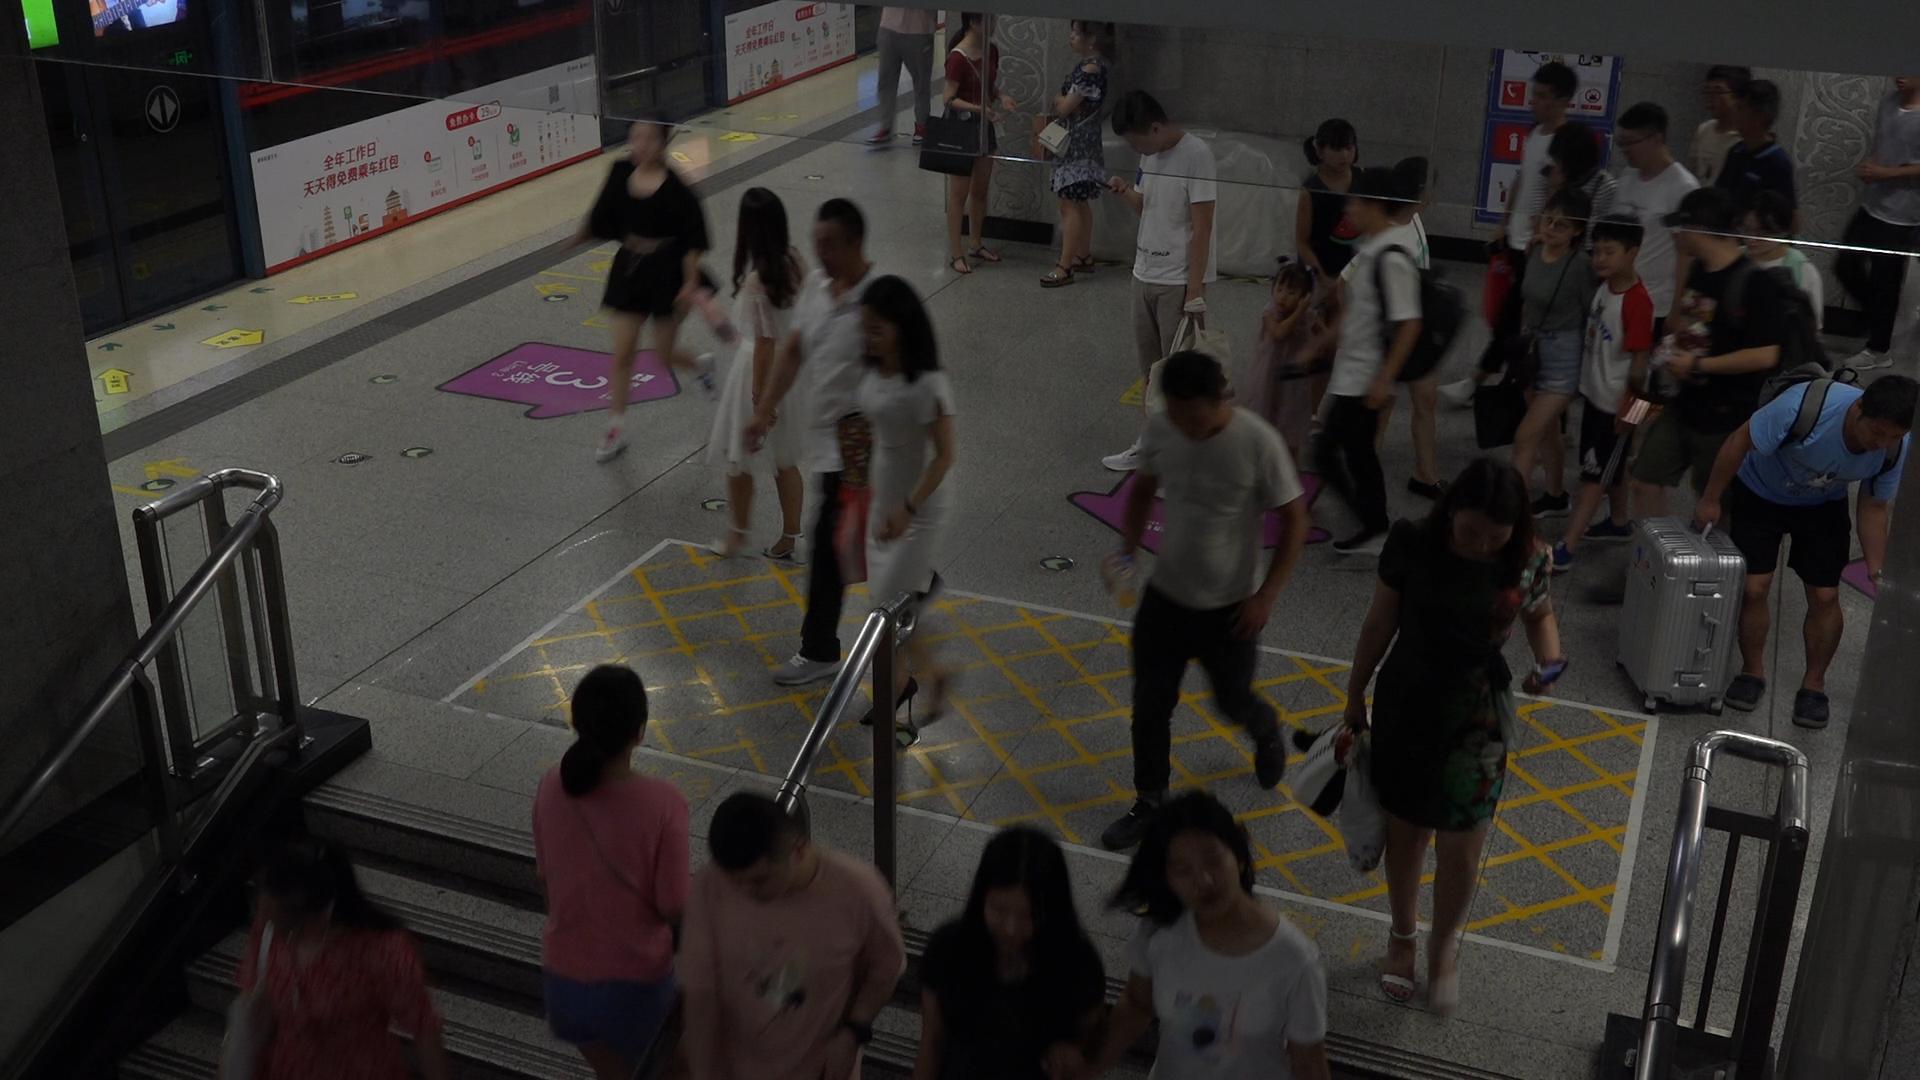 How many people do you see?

28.